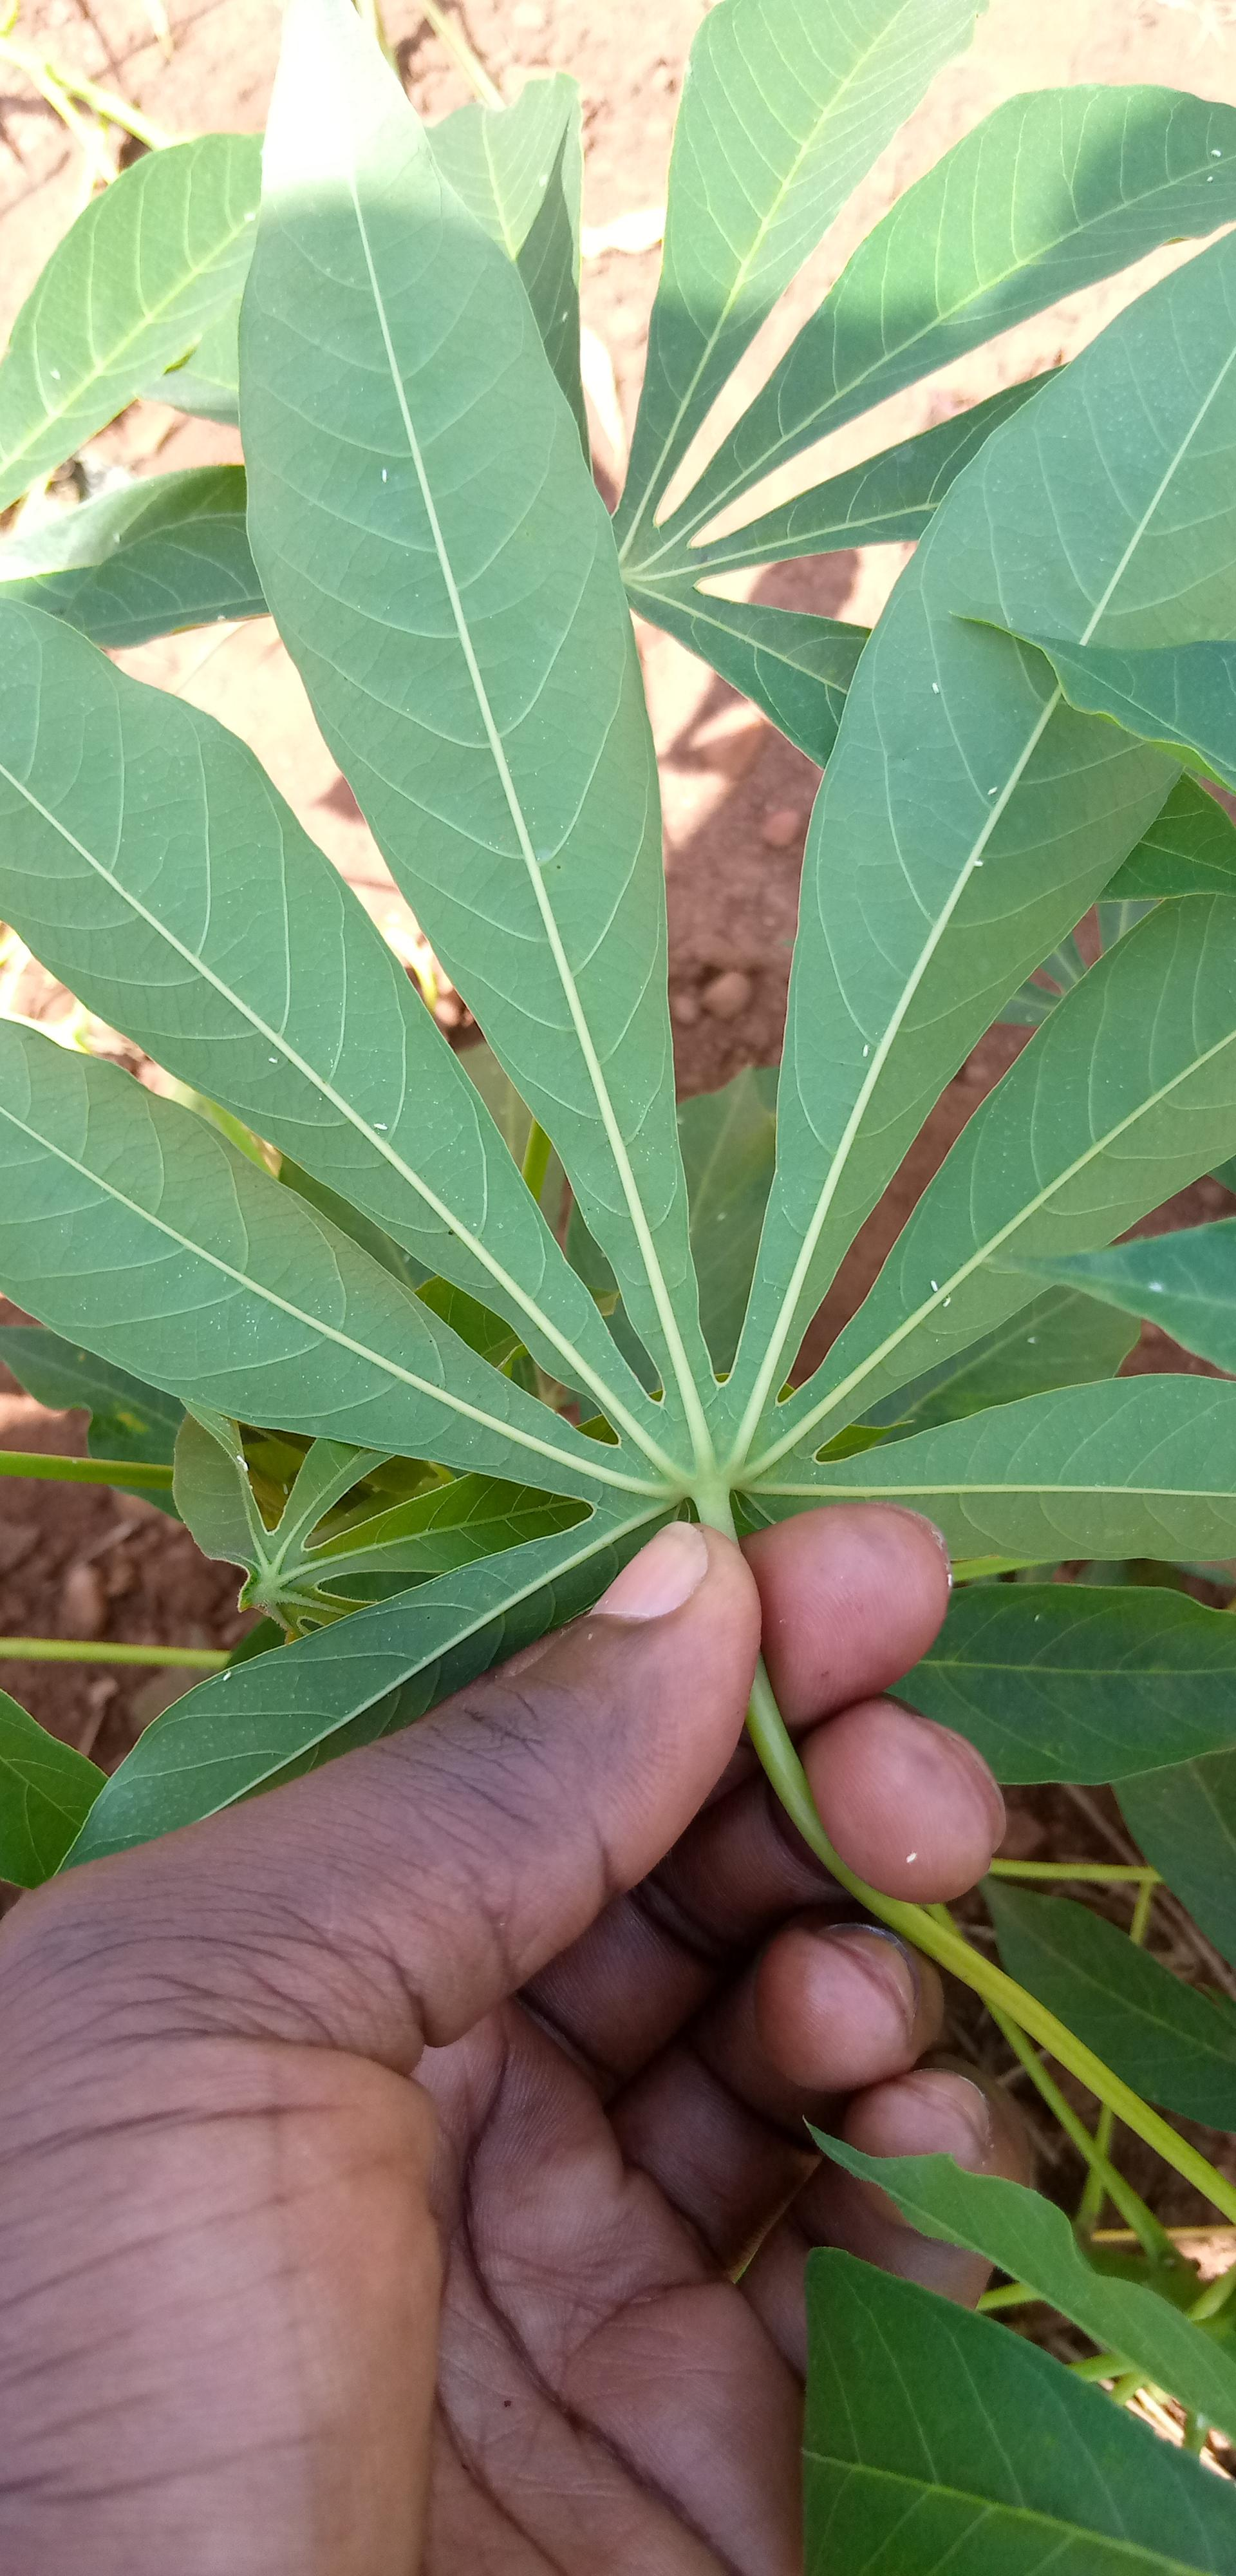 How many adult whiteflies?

16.